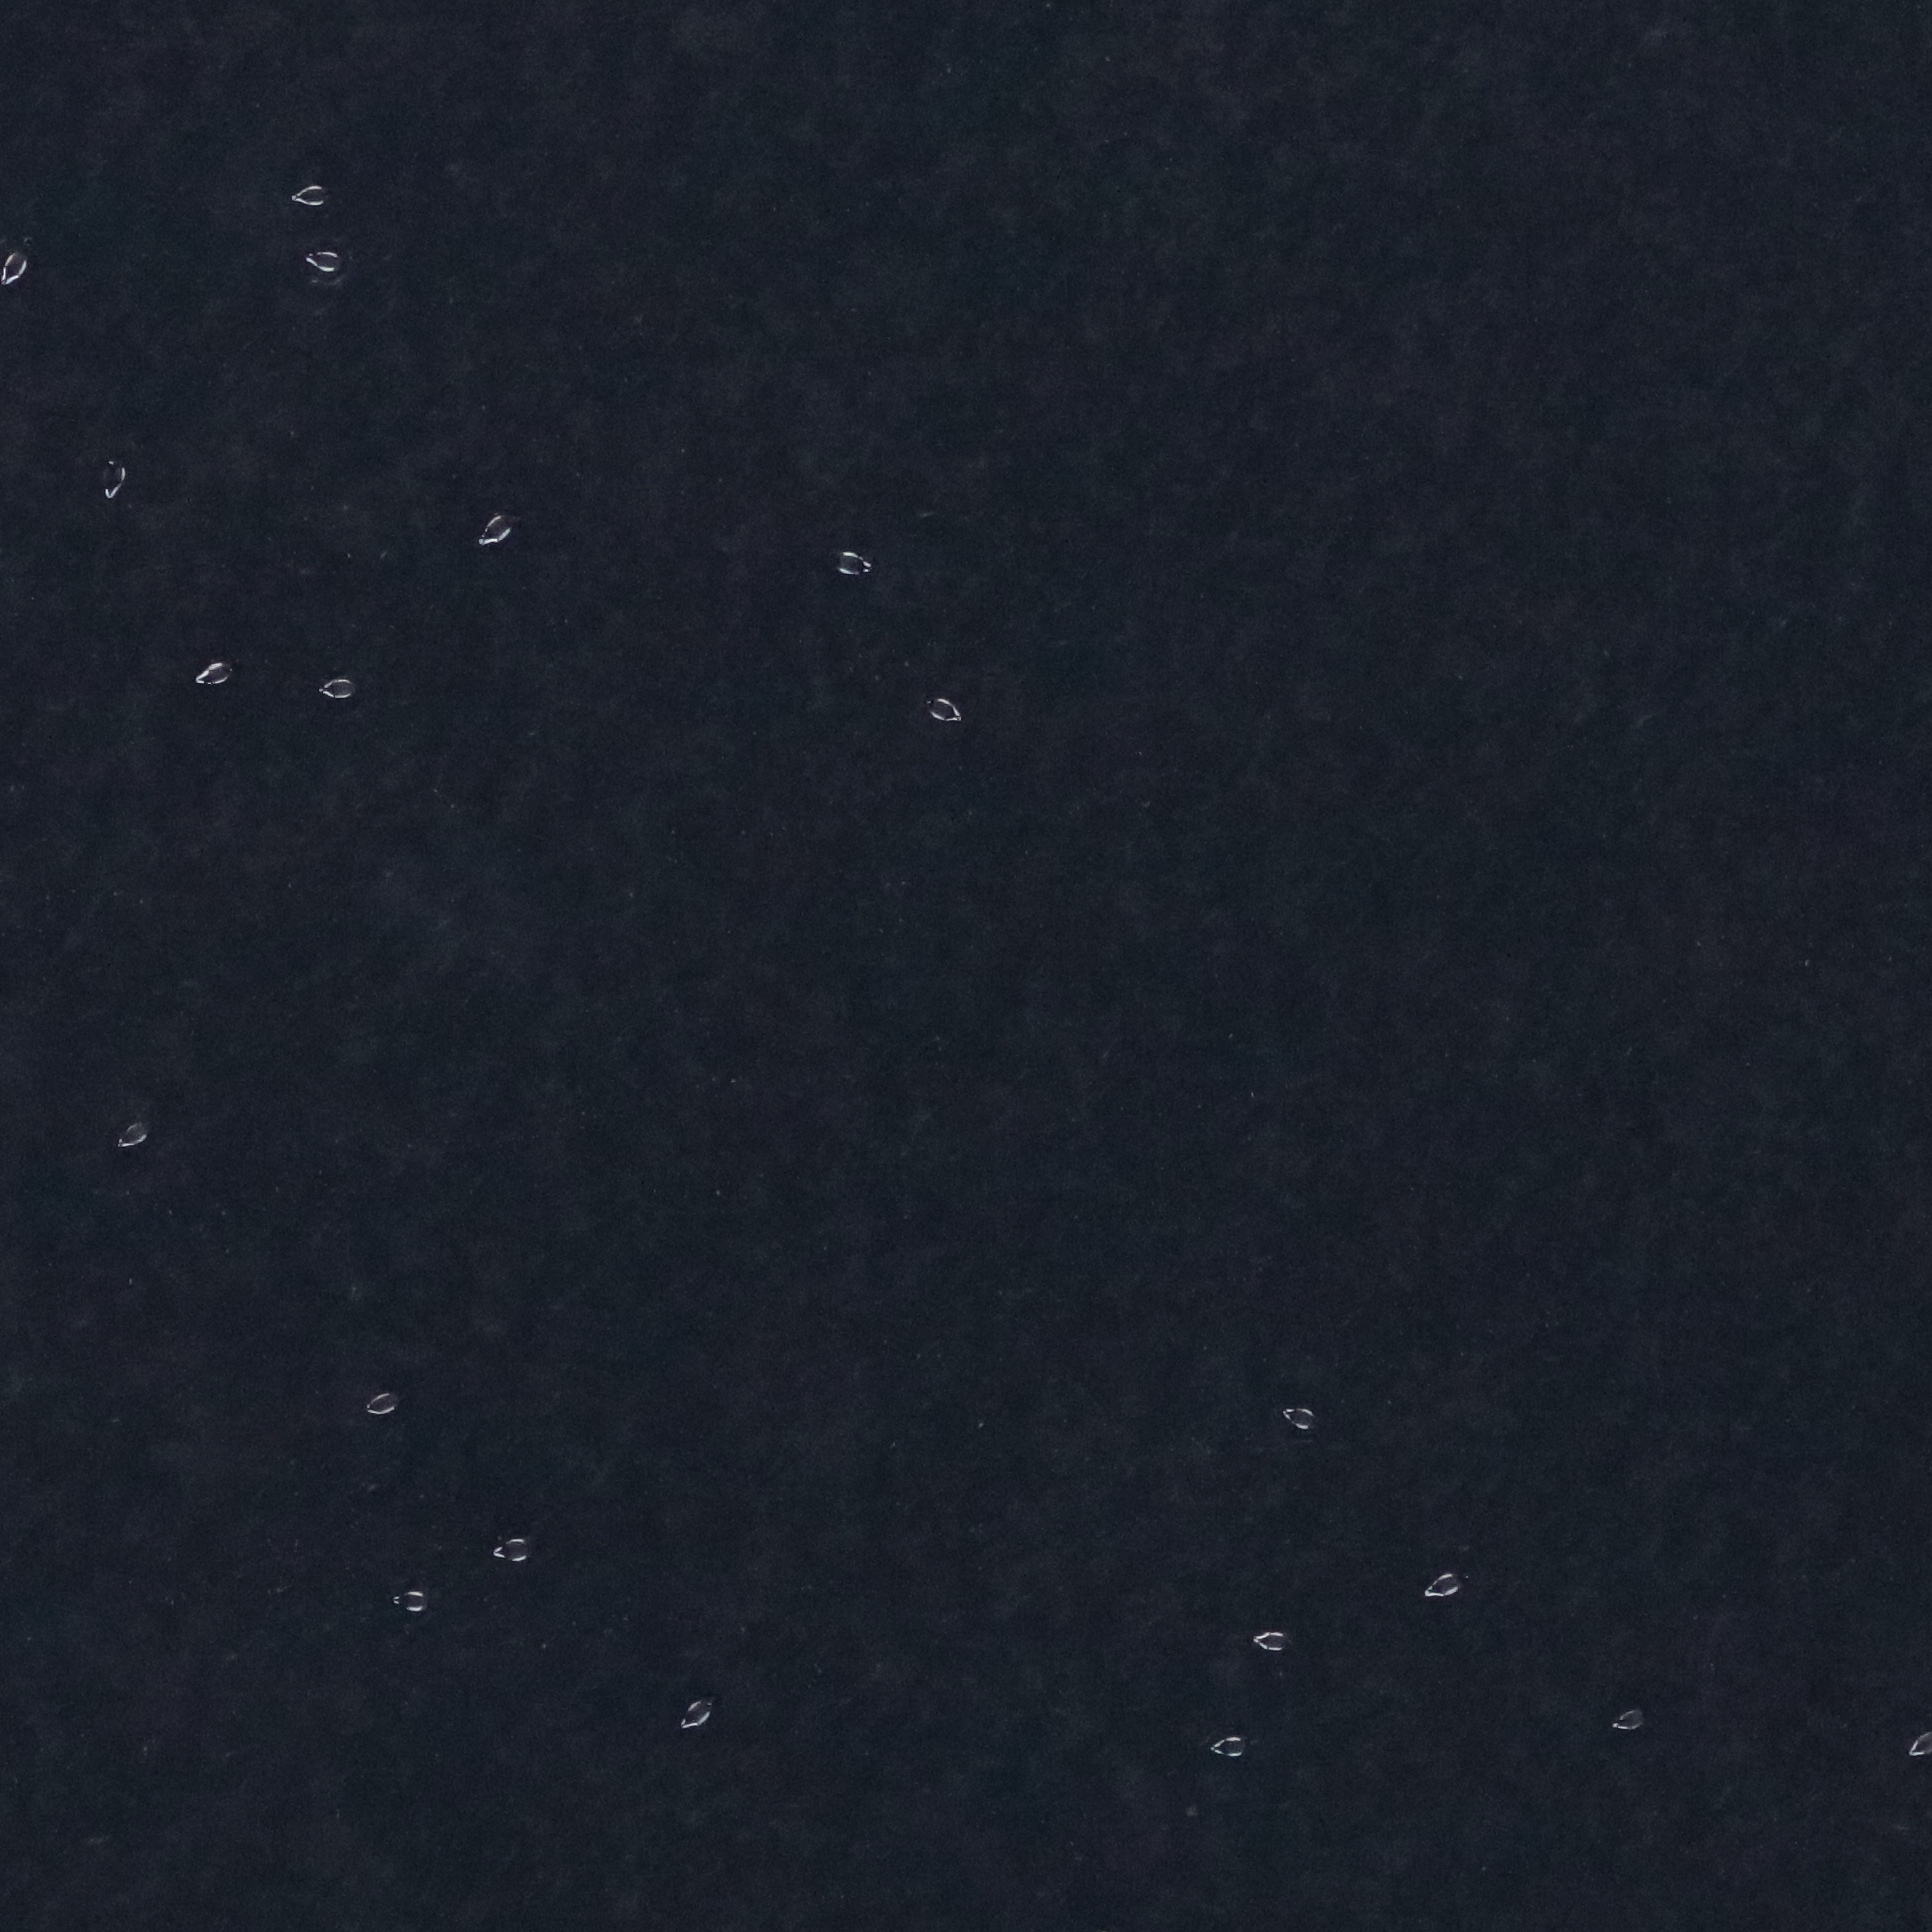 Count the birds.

20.